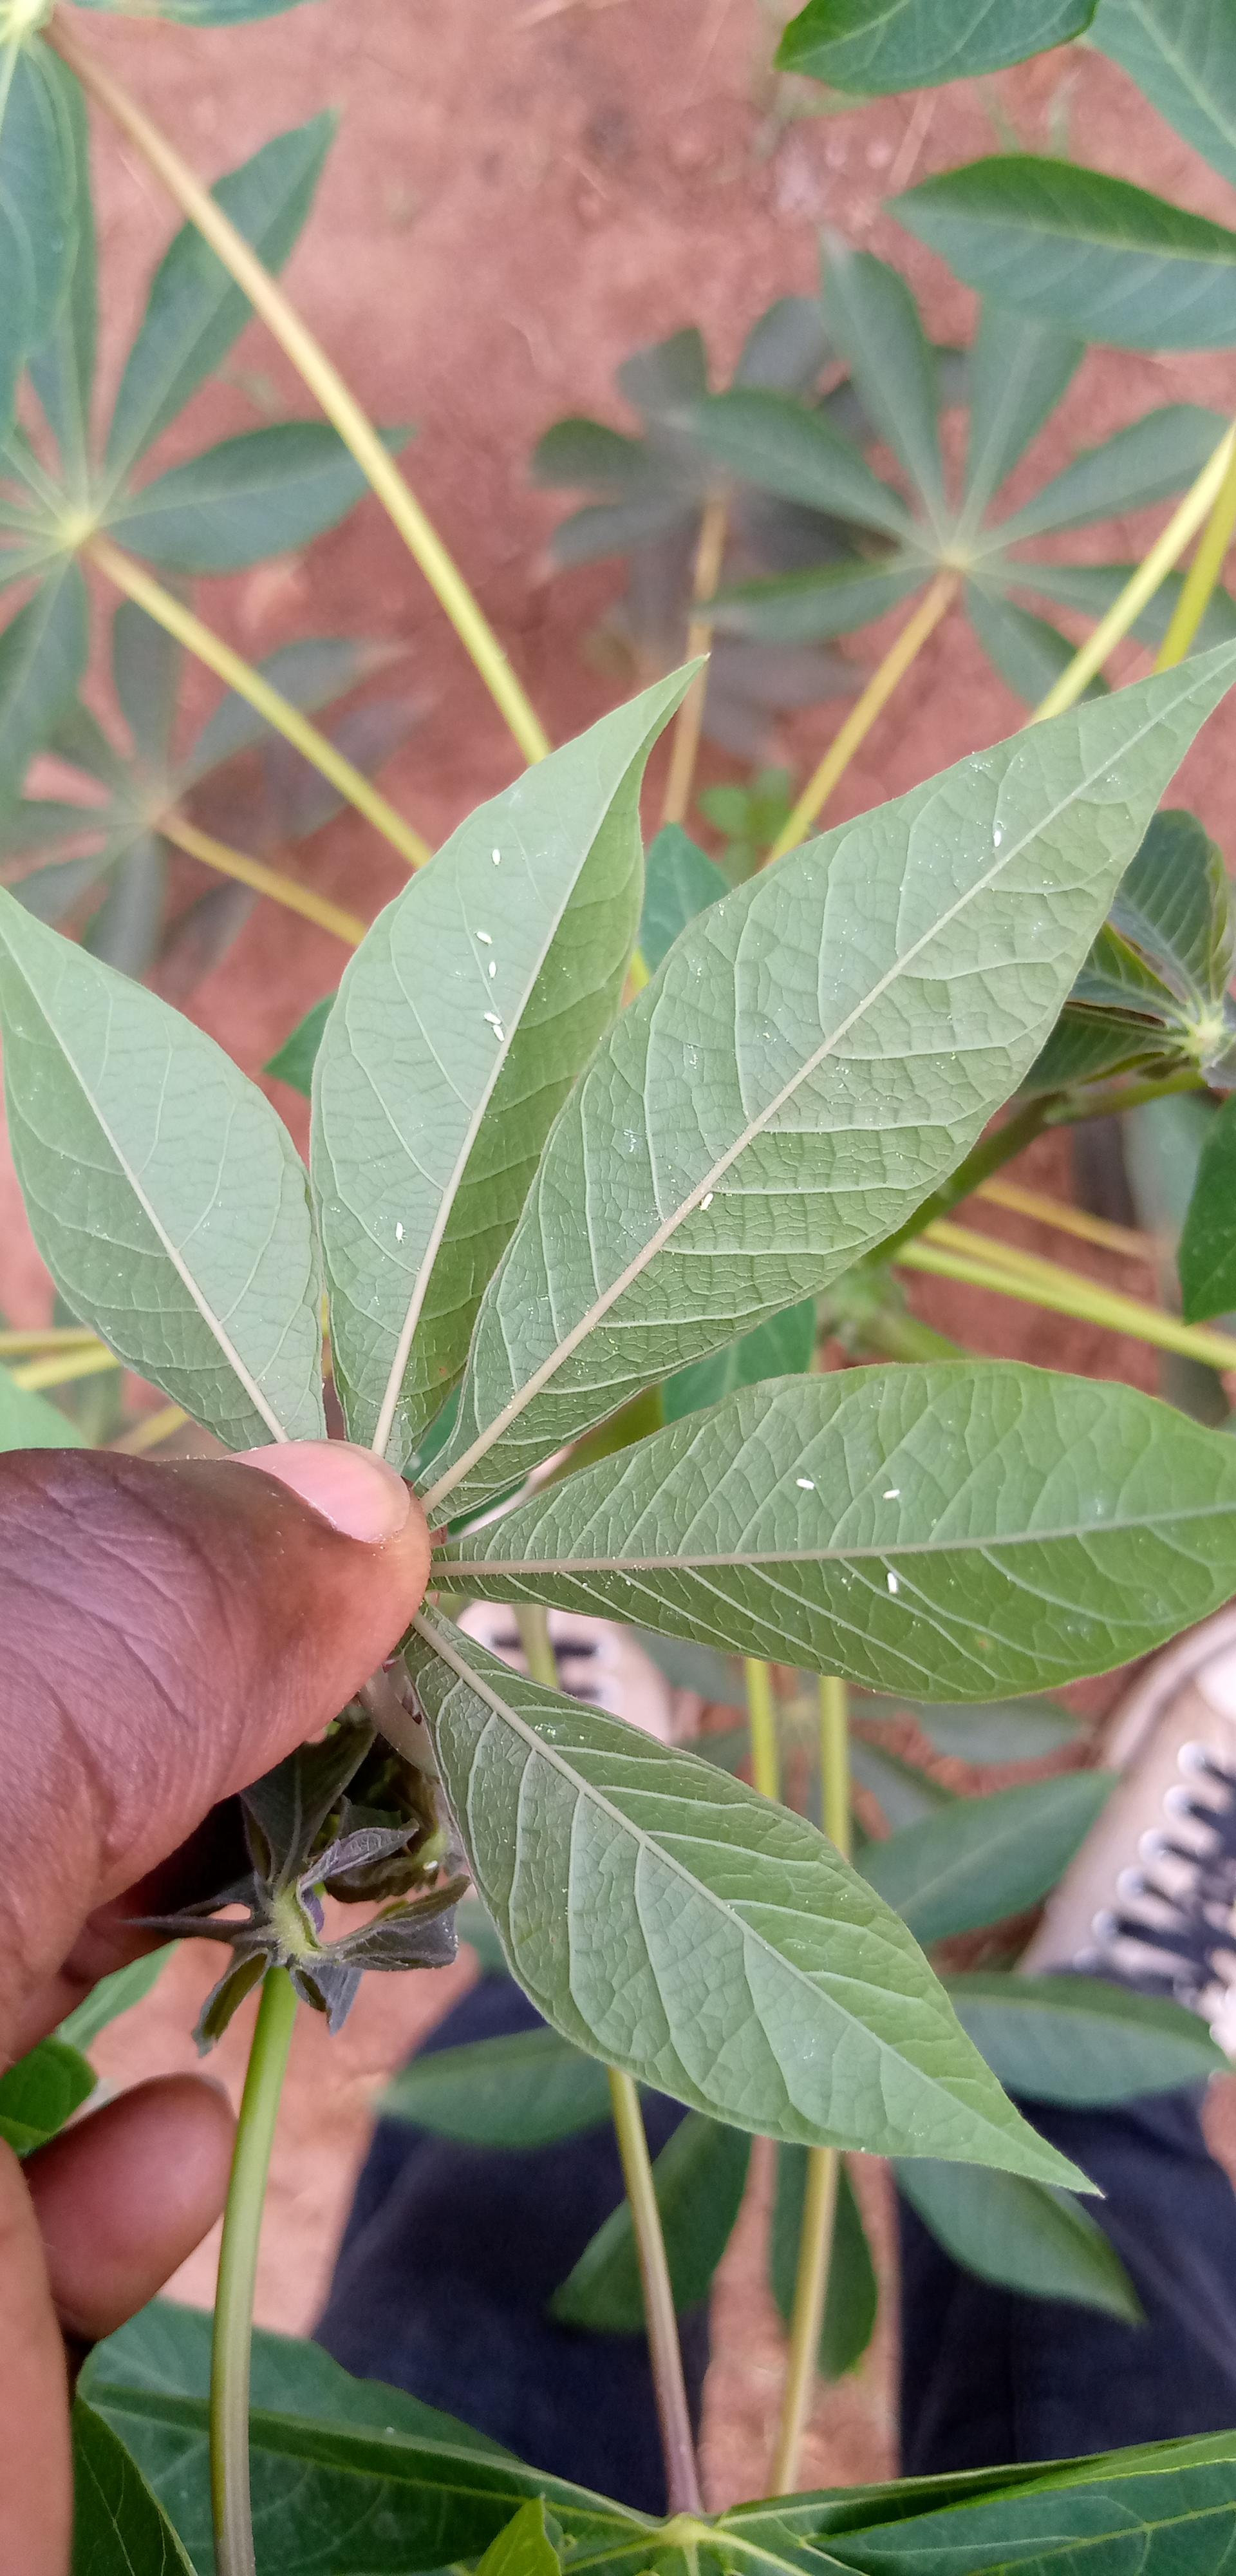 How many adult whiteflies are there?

12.